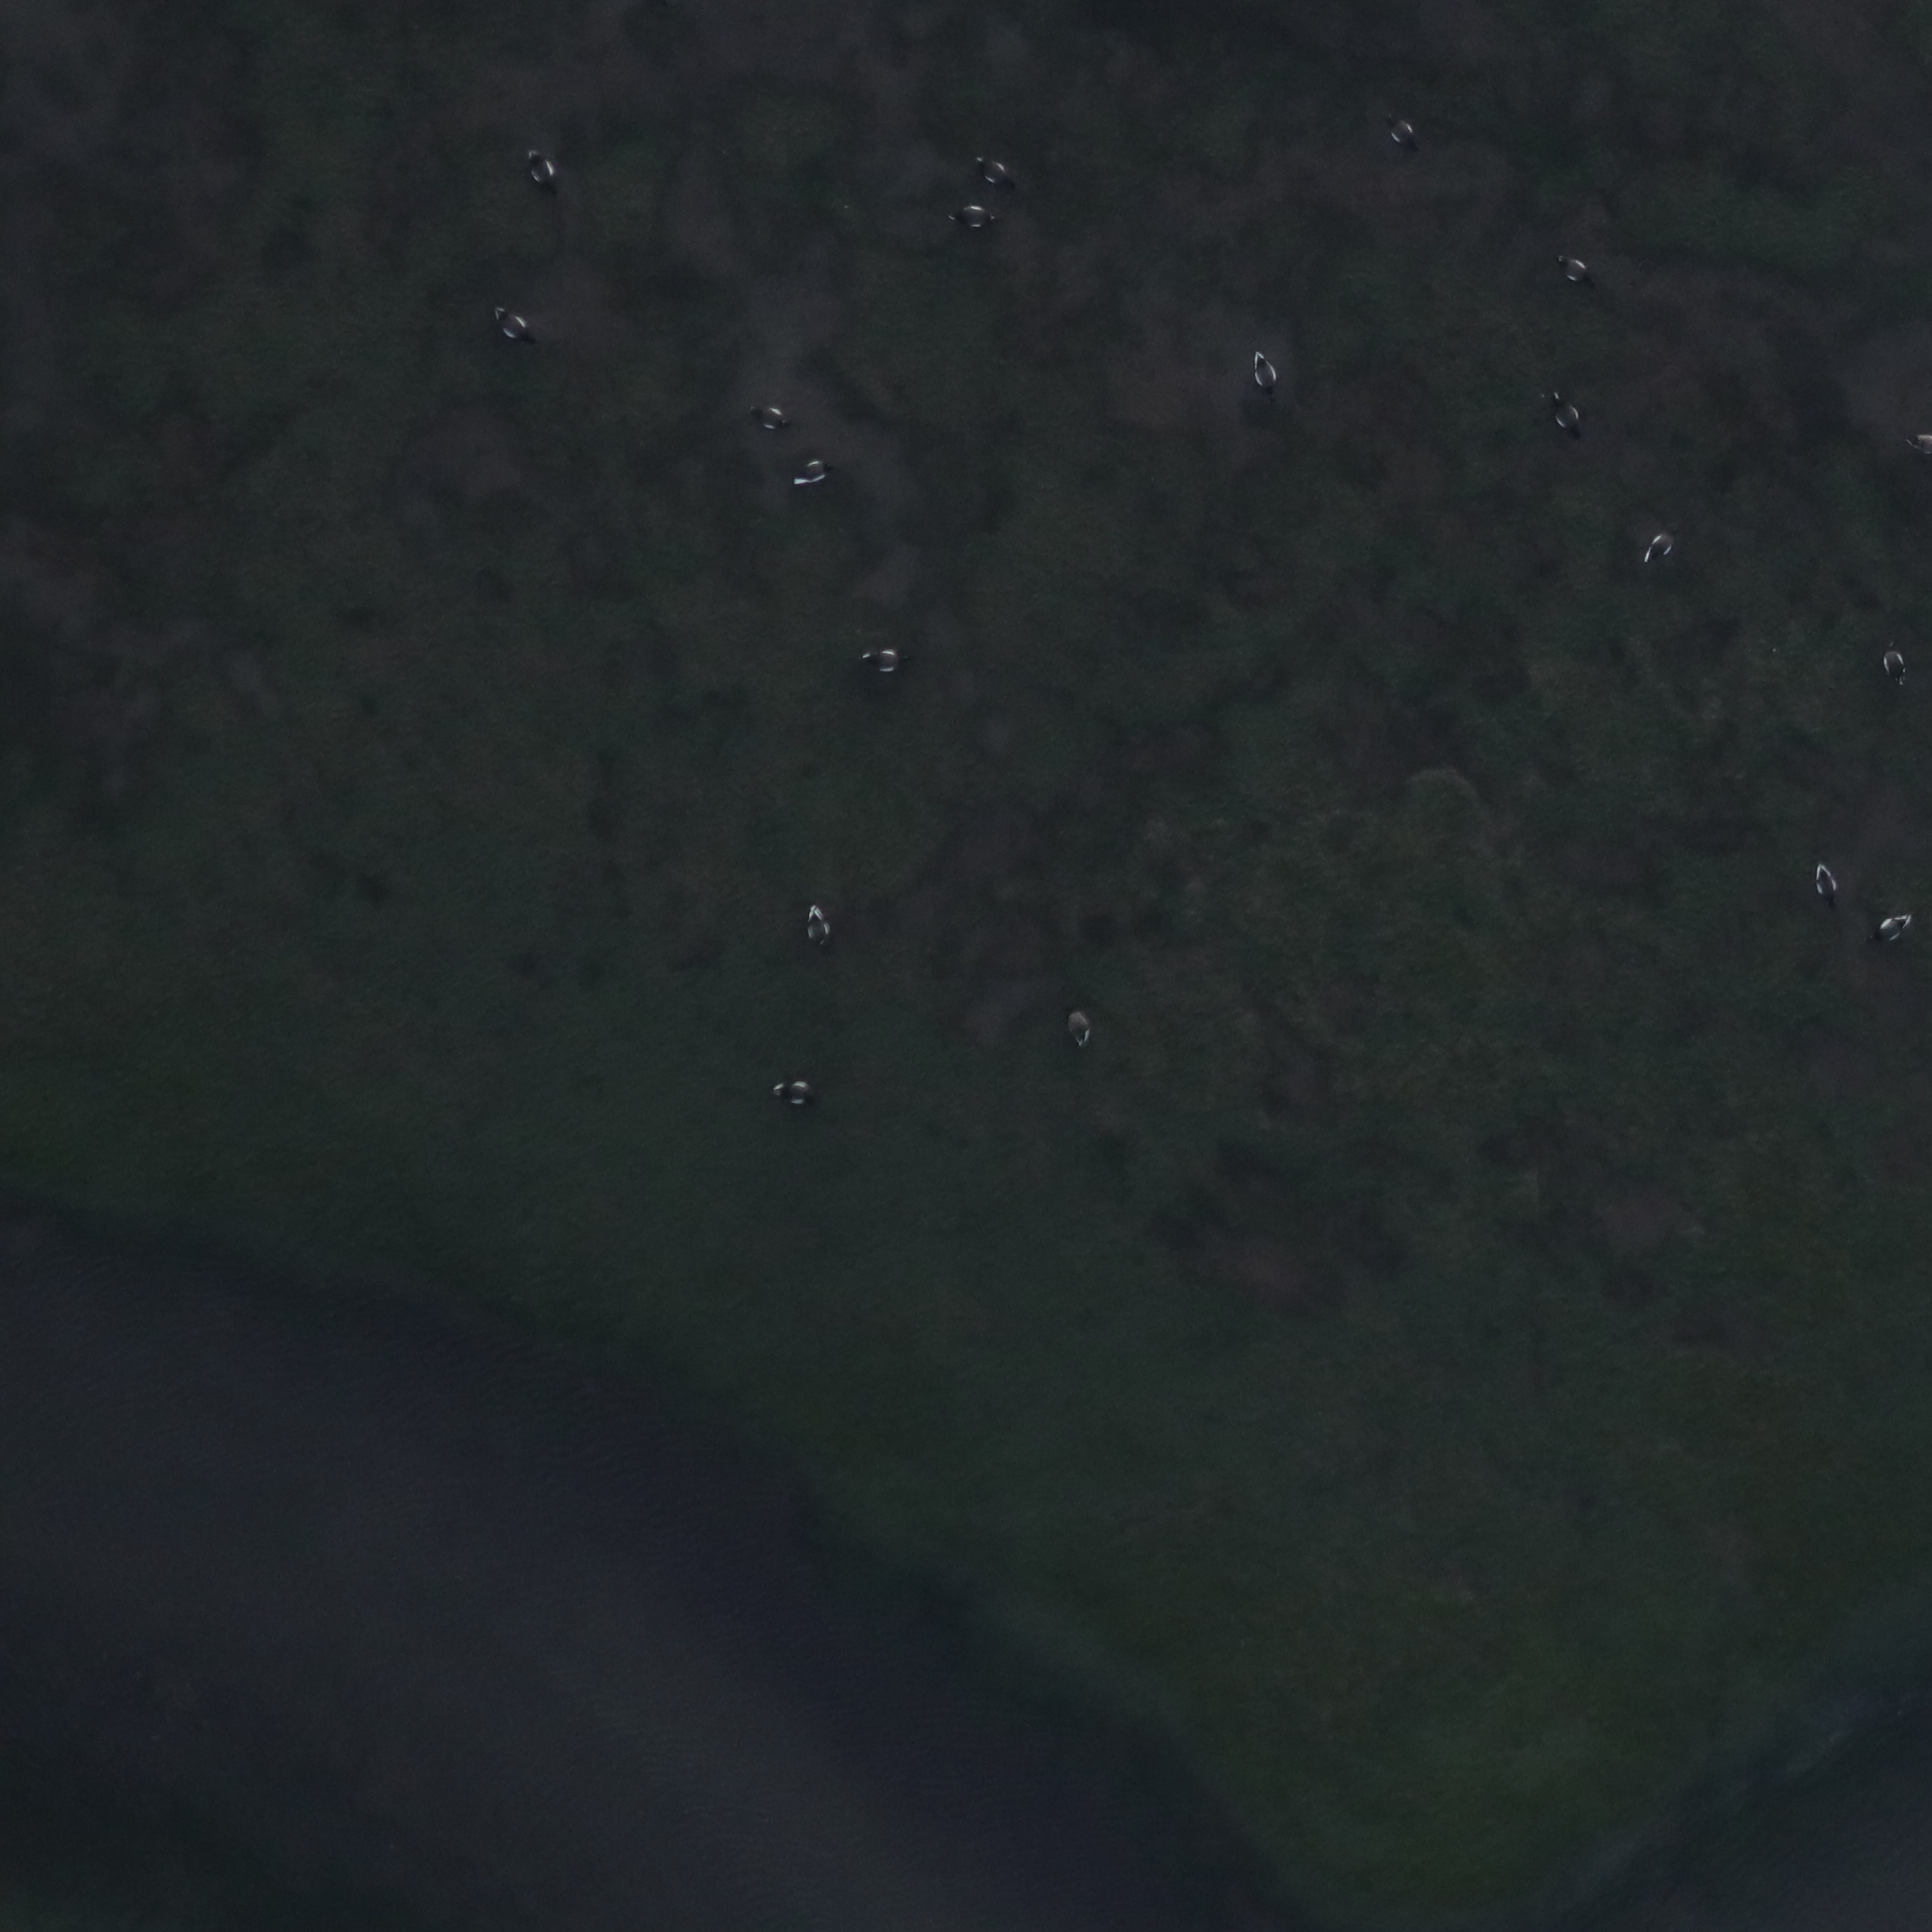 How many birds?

19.